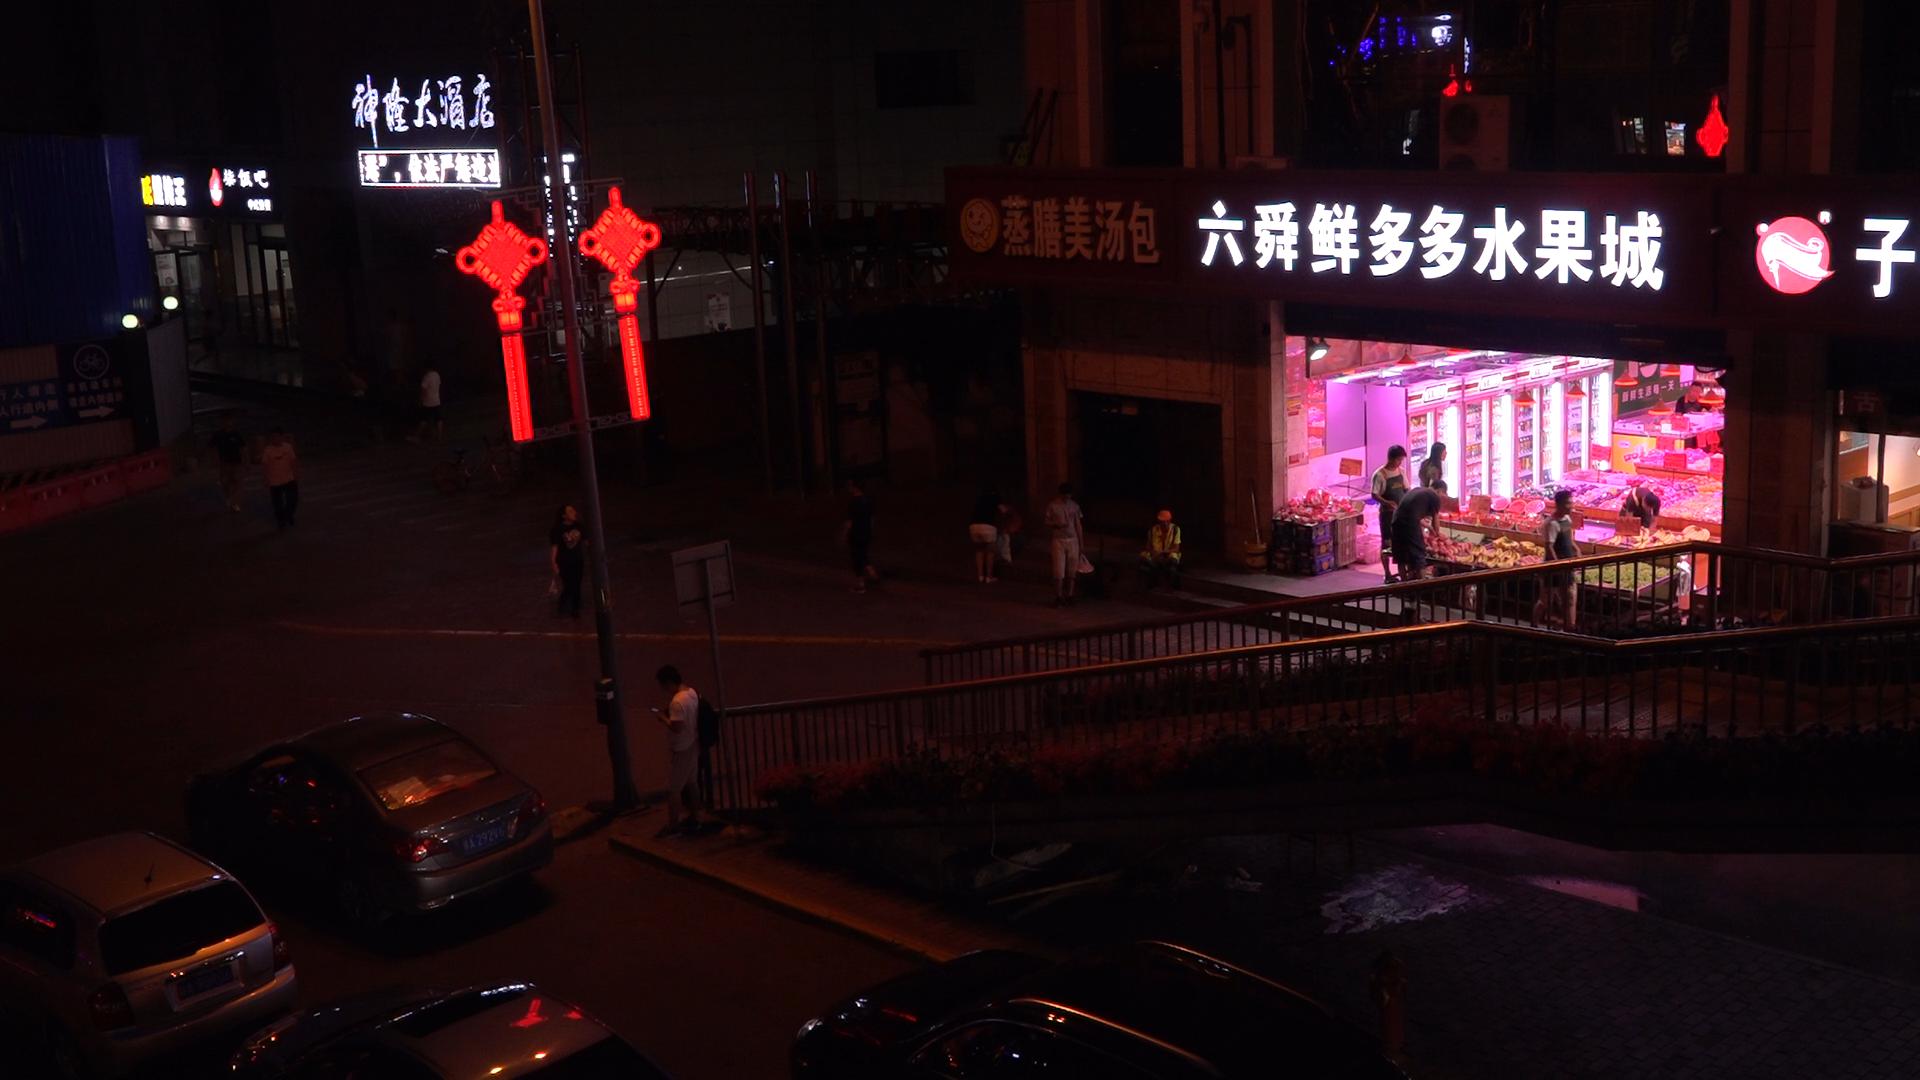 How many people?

16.